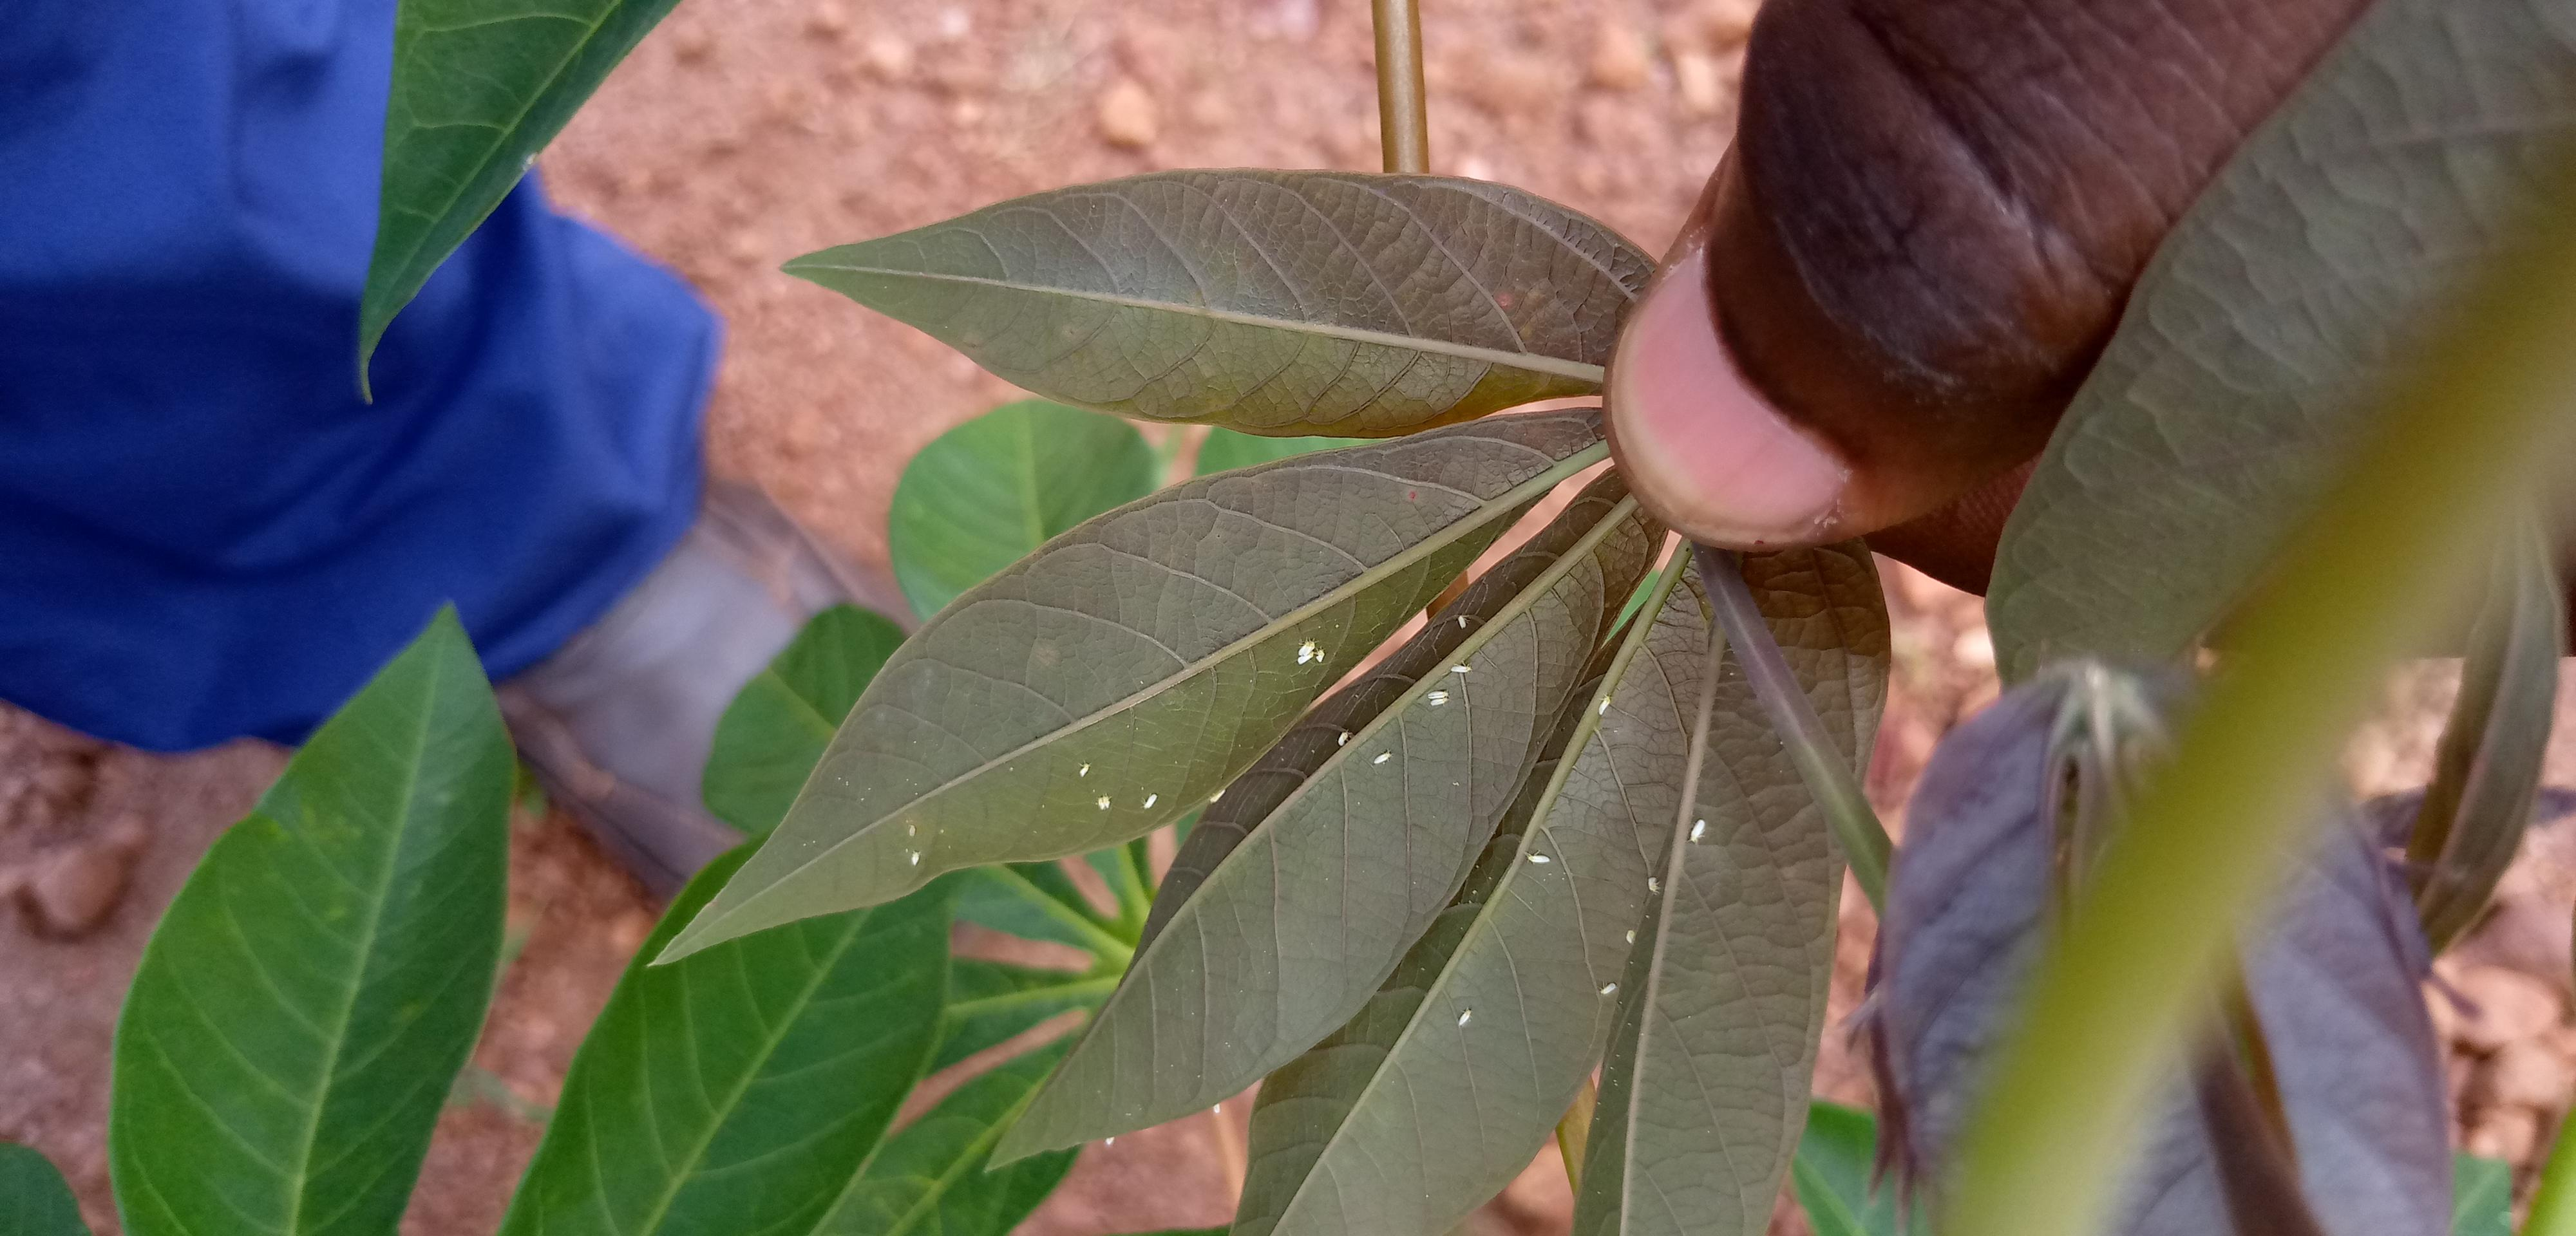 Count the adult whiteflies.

21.